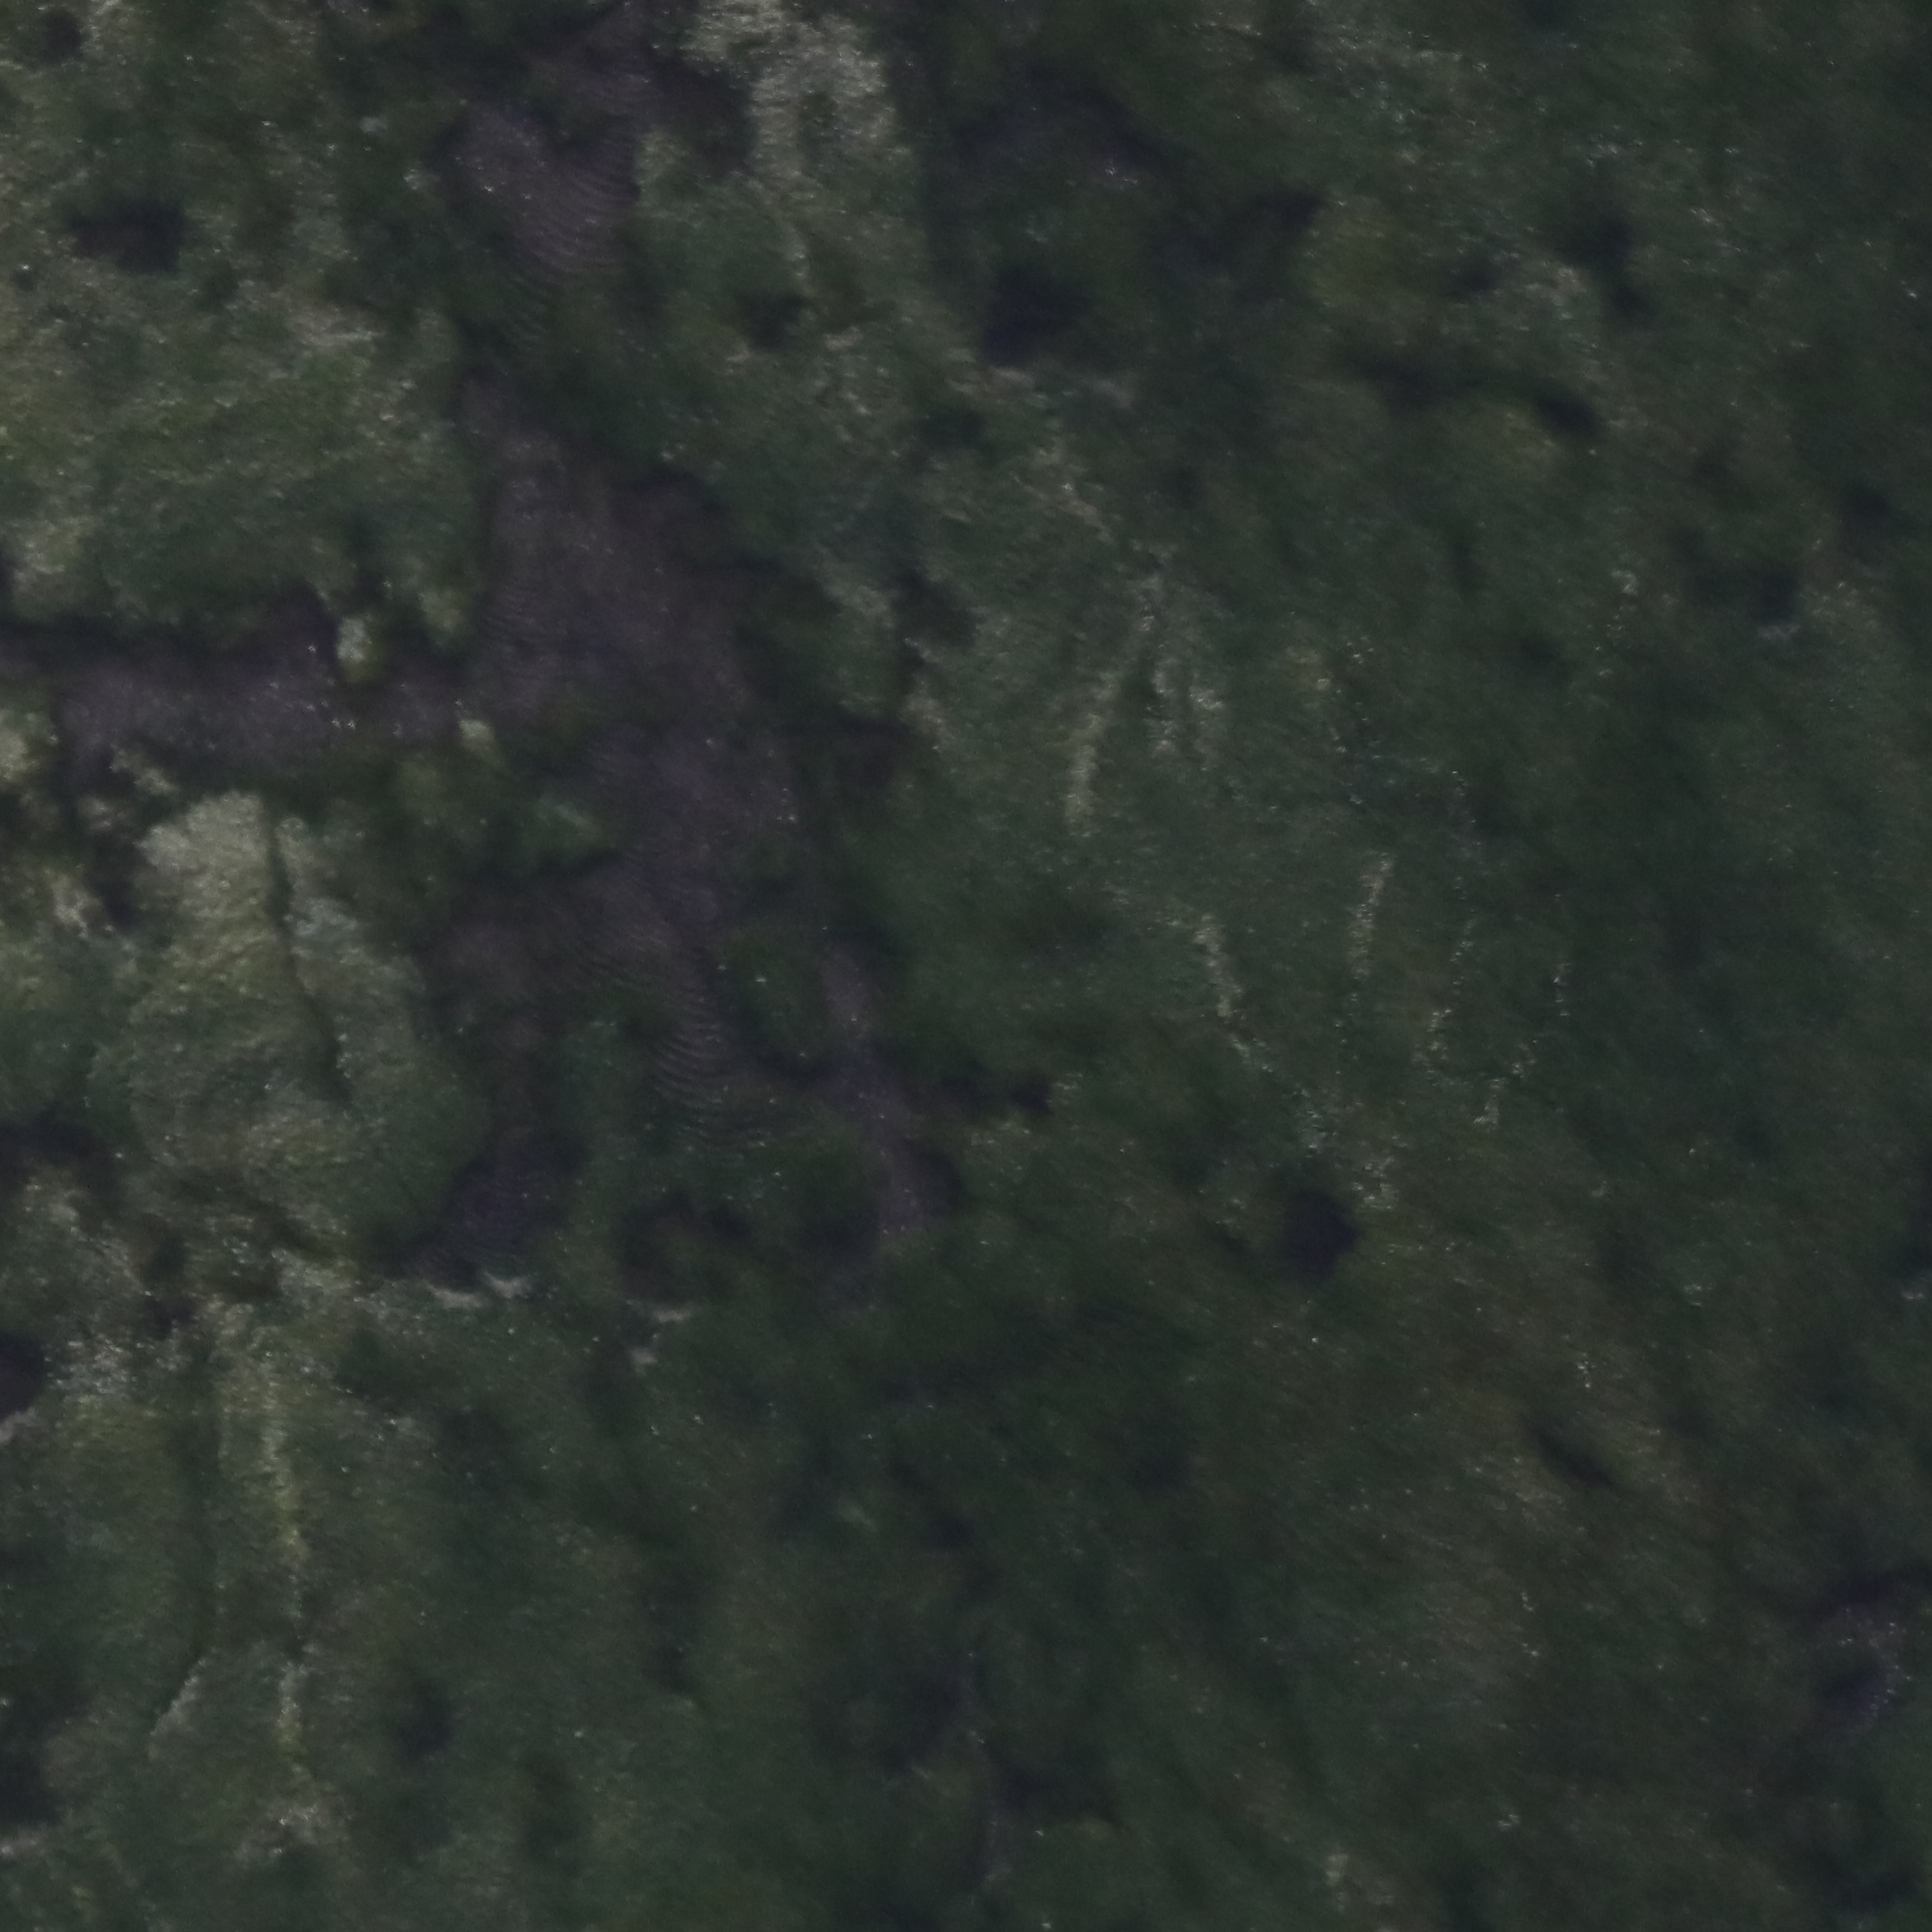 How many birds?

0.